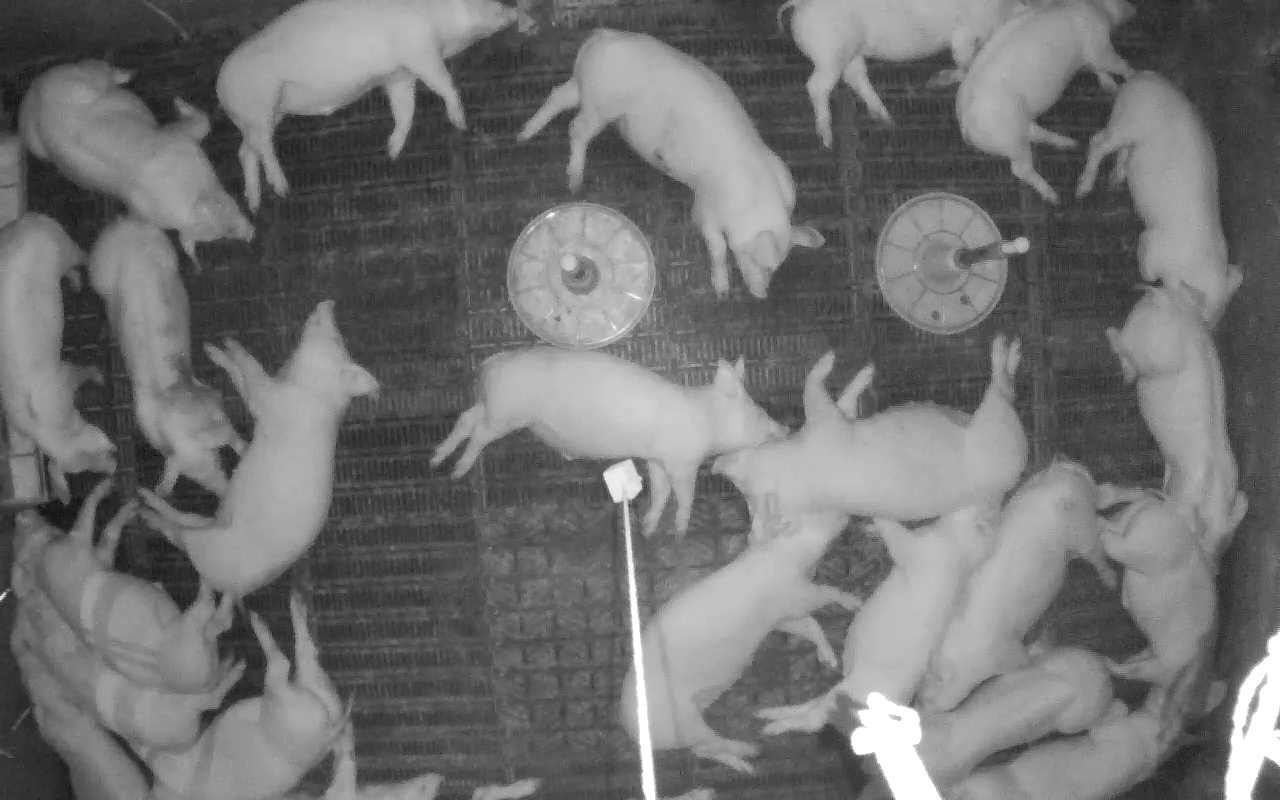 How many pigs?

23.